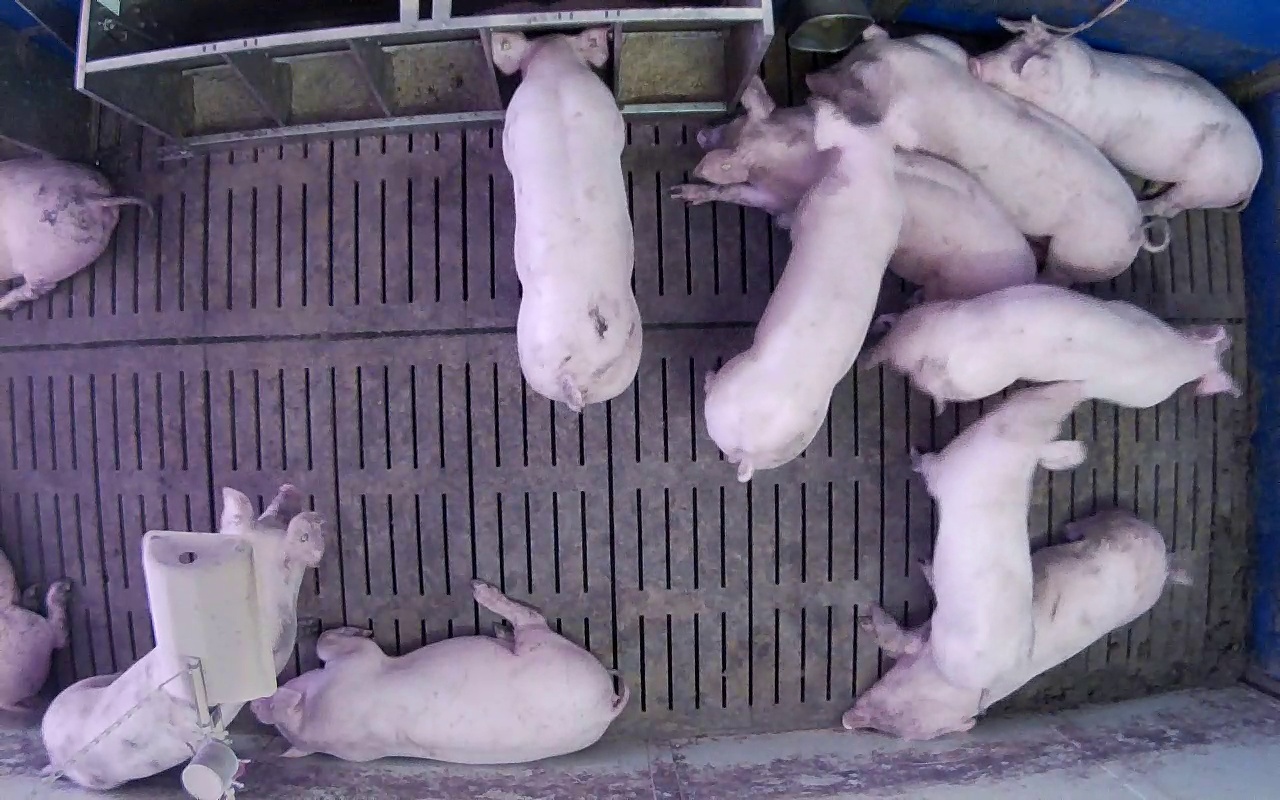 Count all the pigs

12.